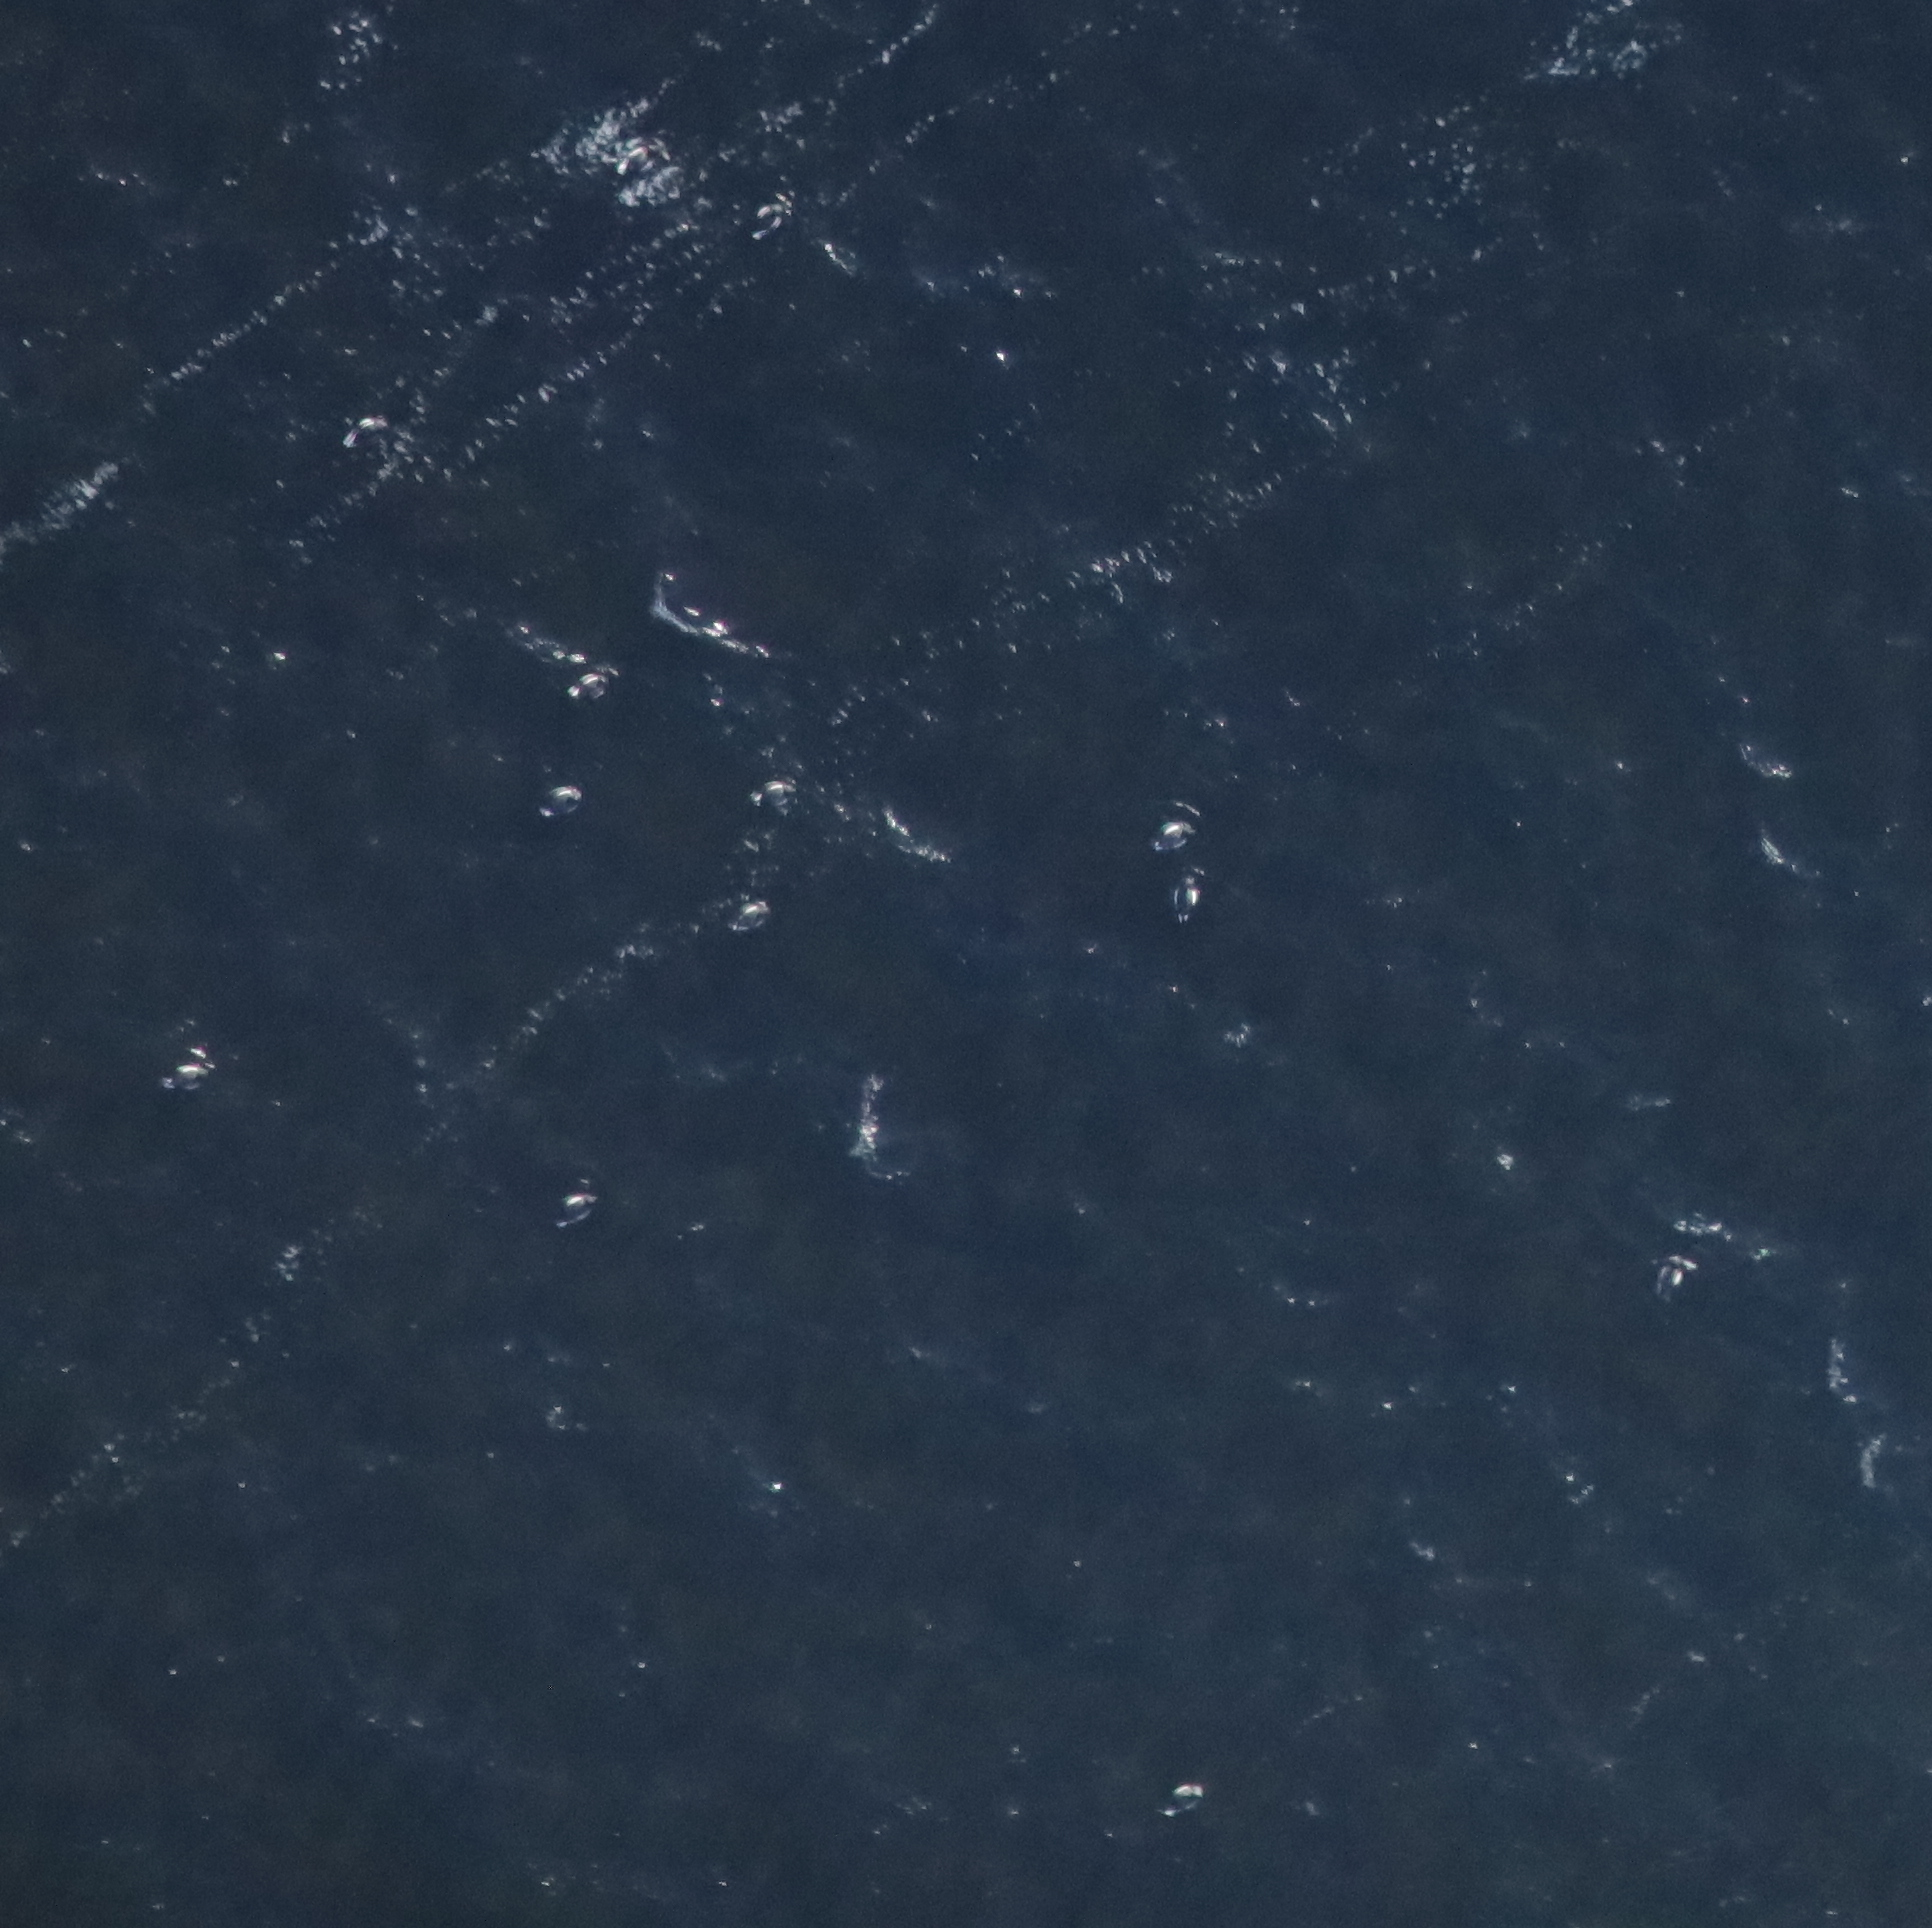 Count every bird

13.